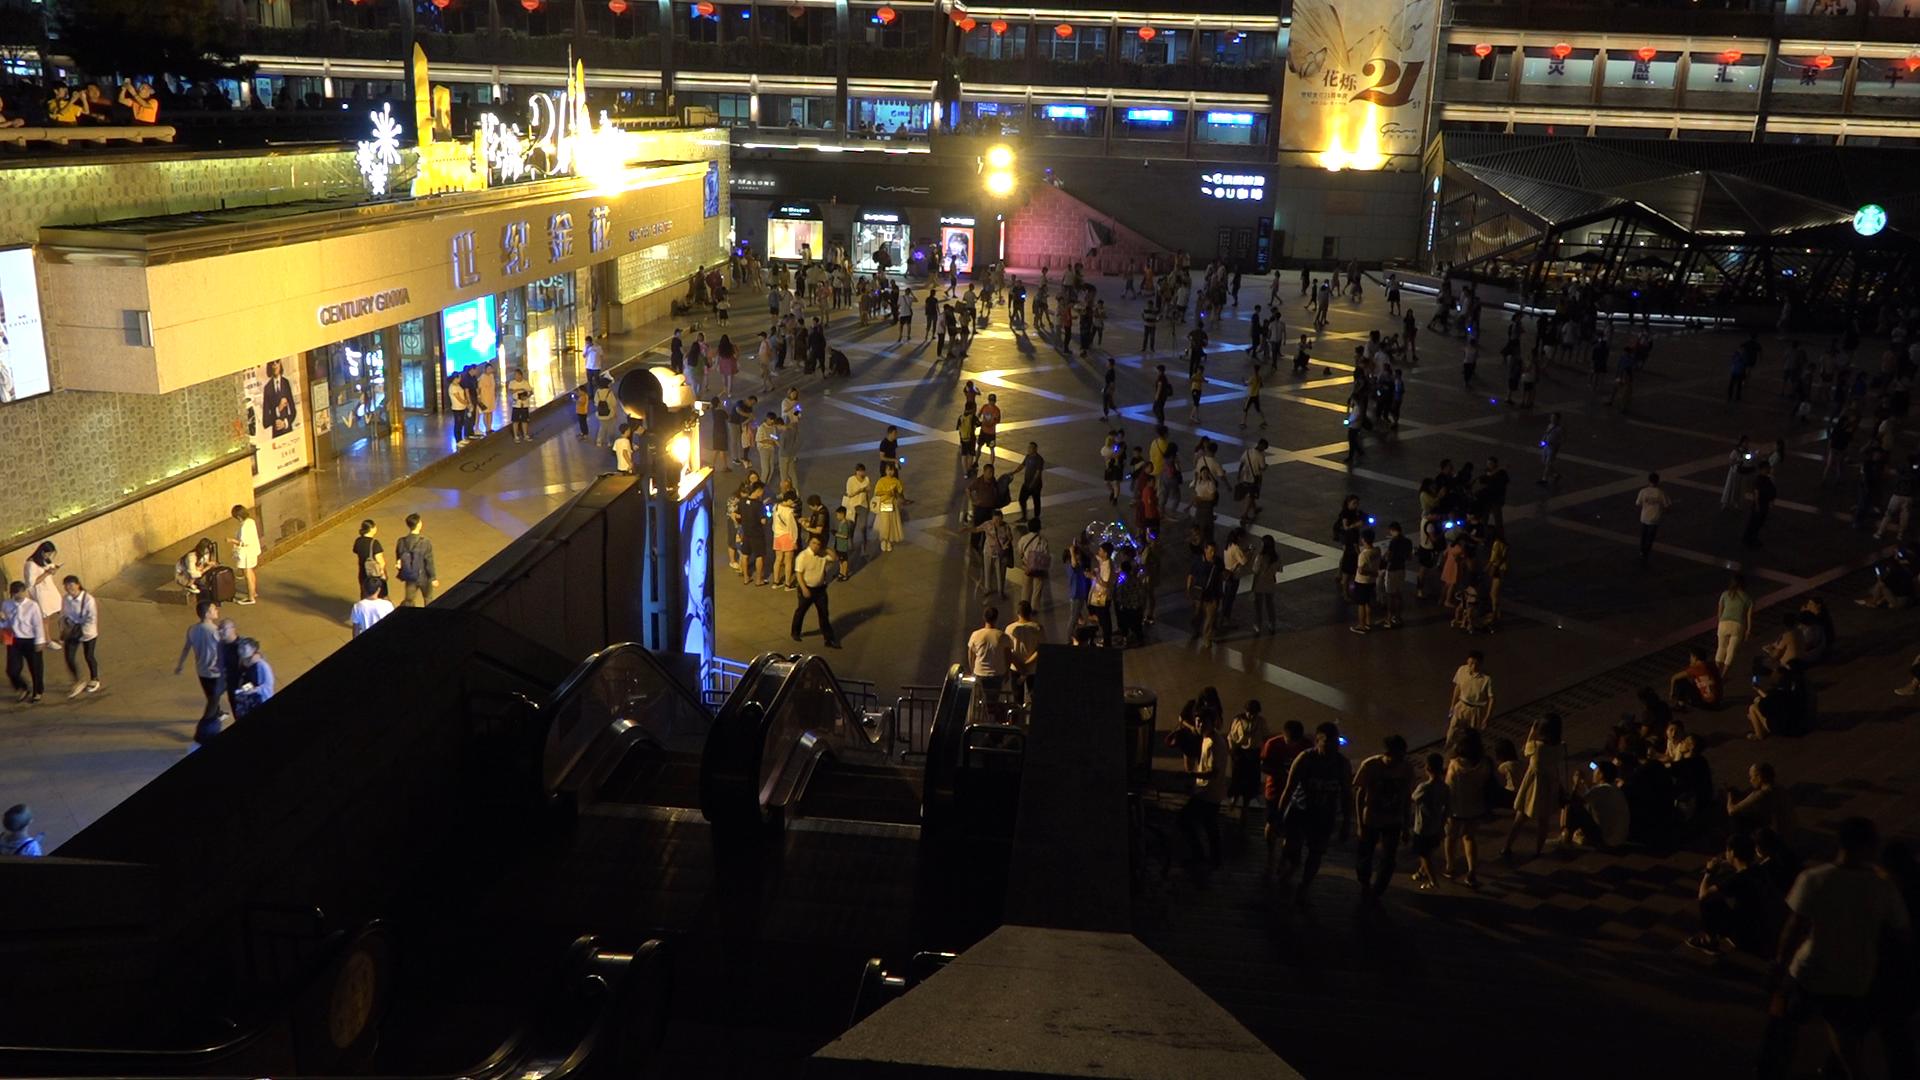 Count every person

298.